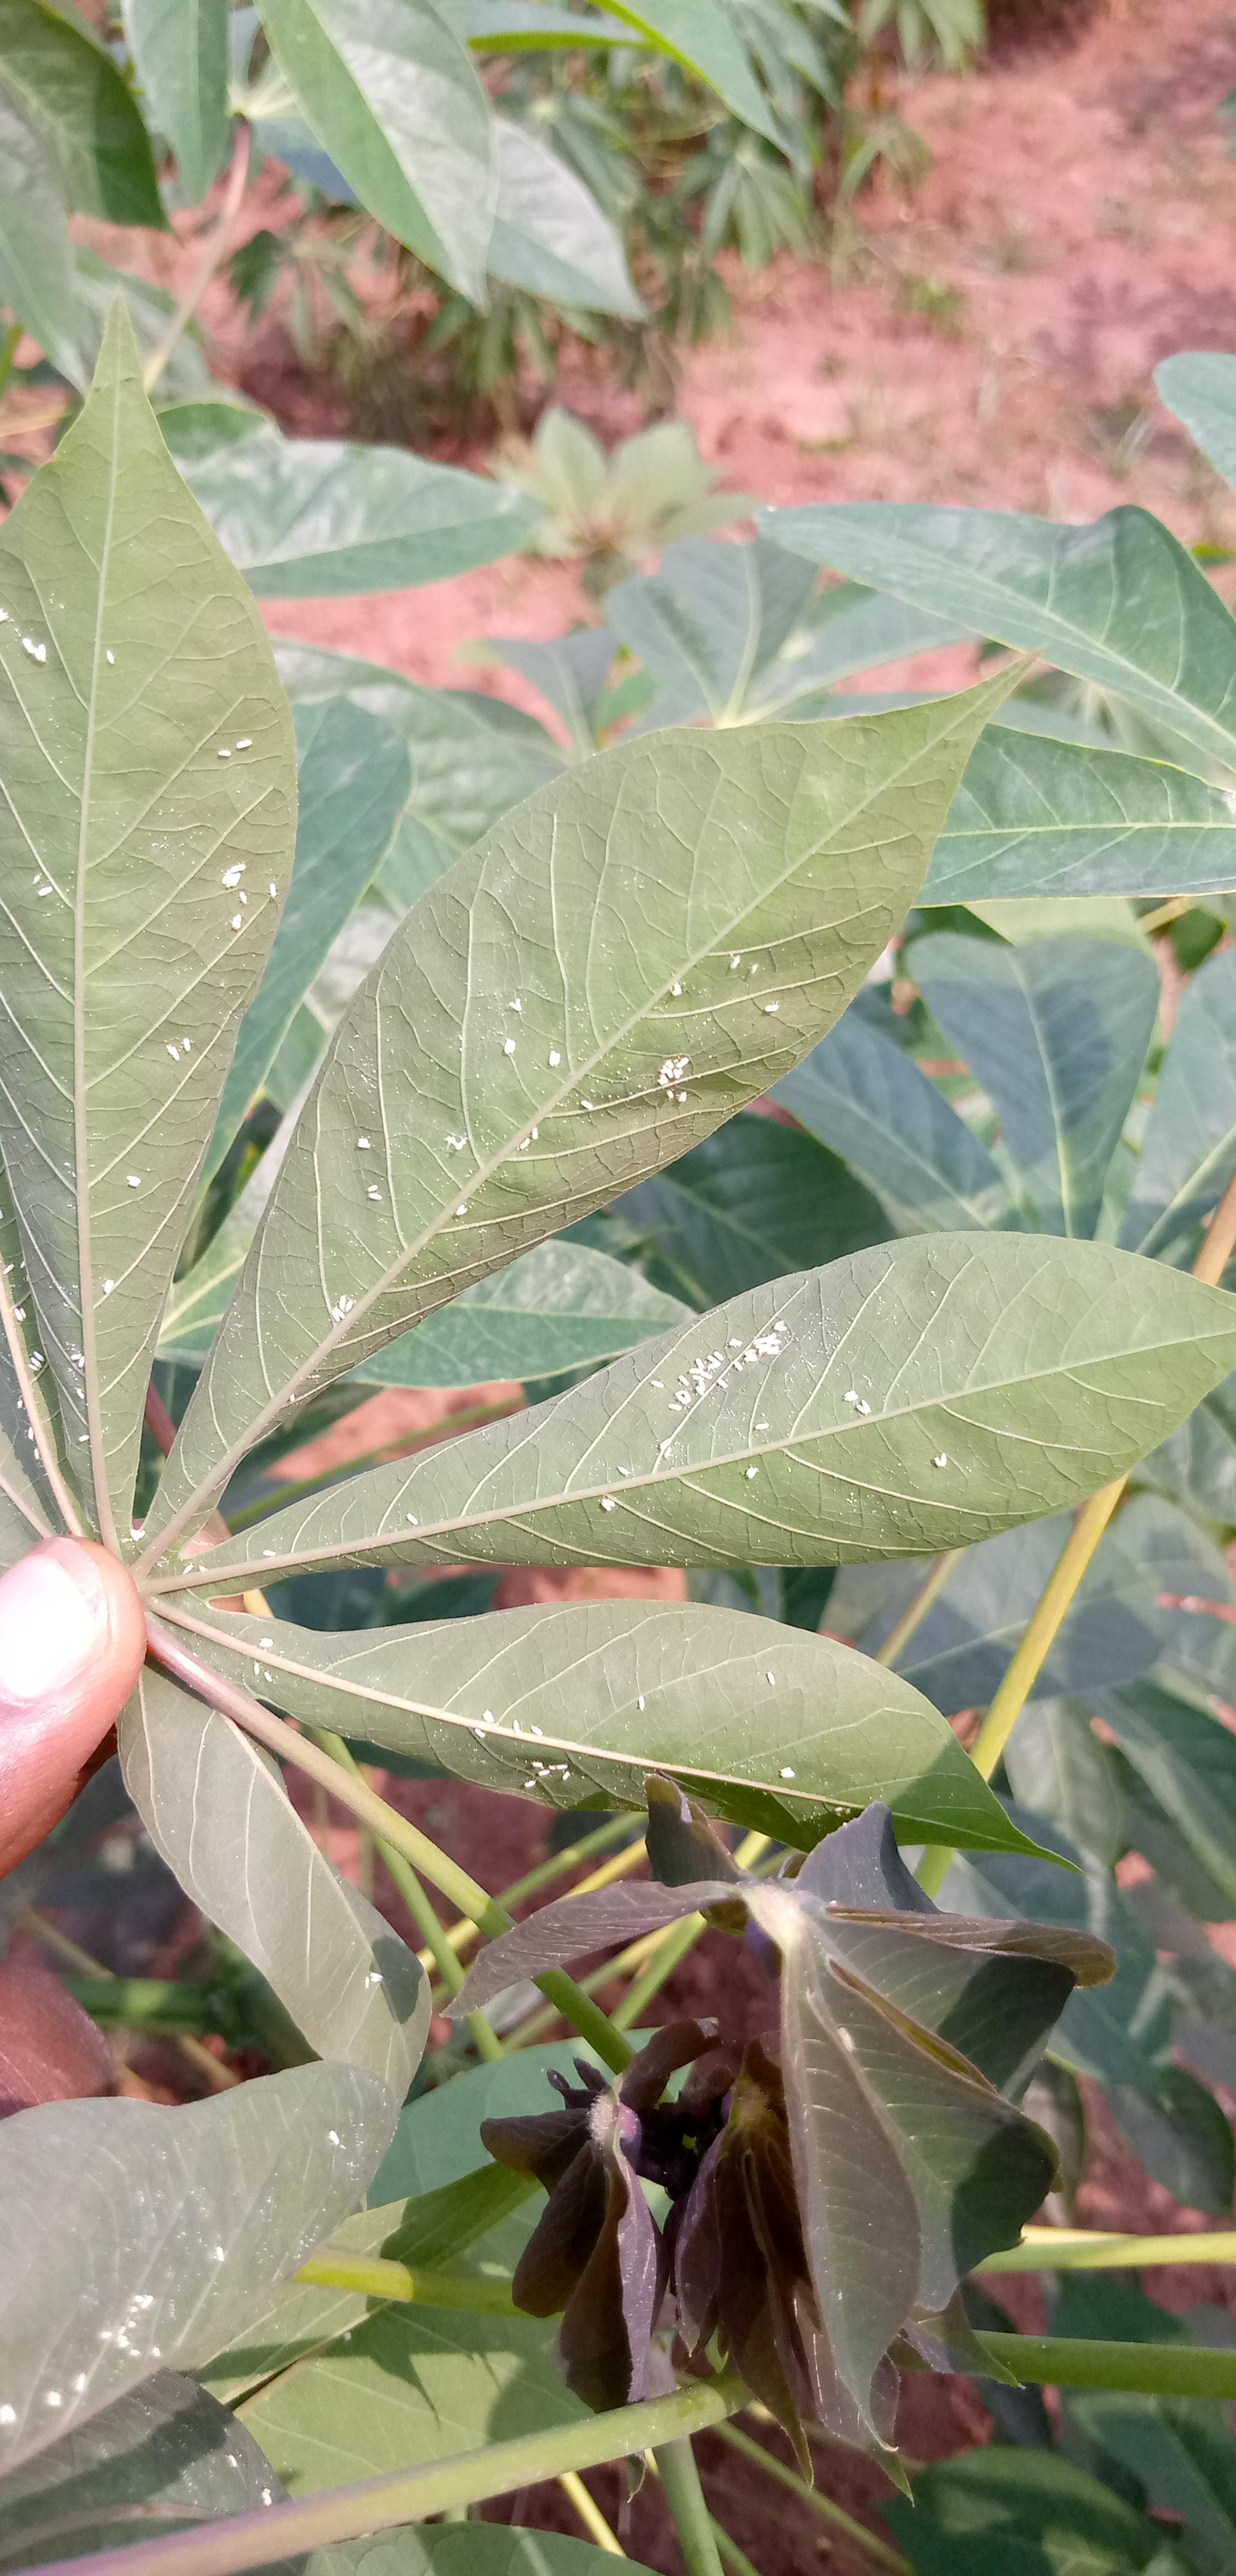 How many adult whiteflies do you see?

148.